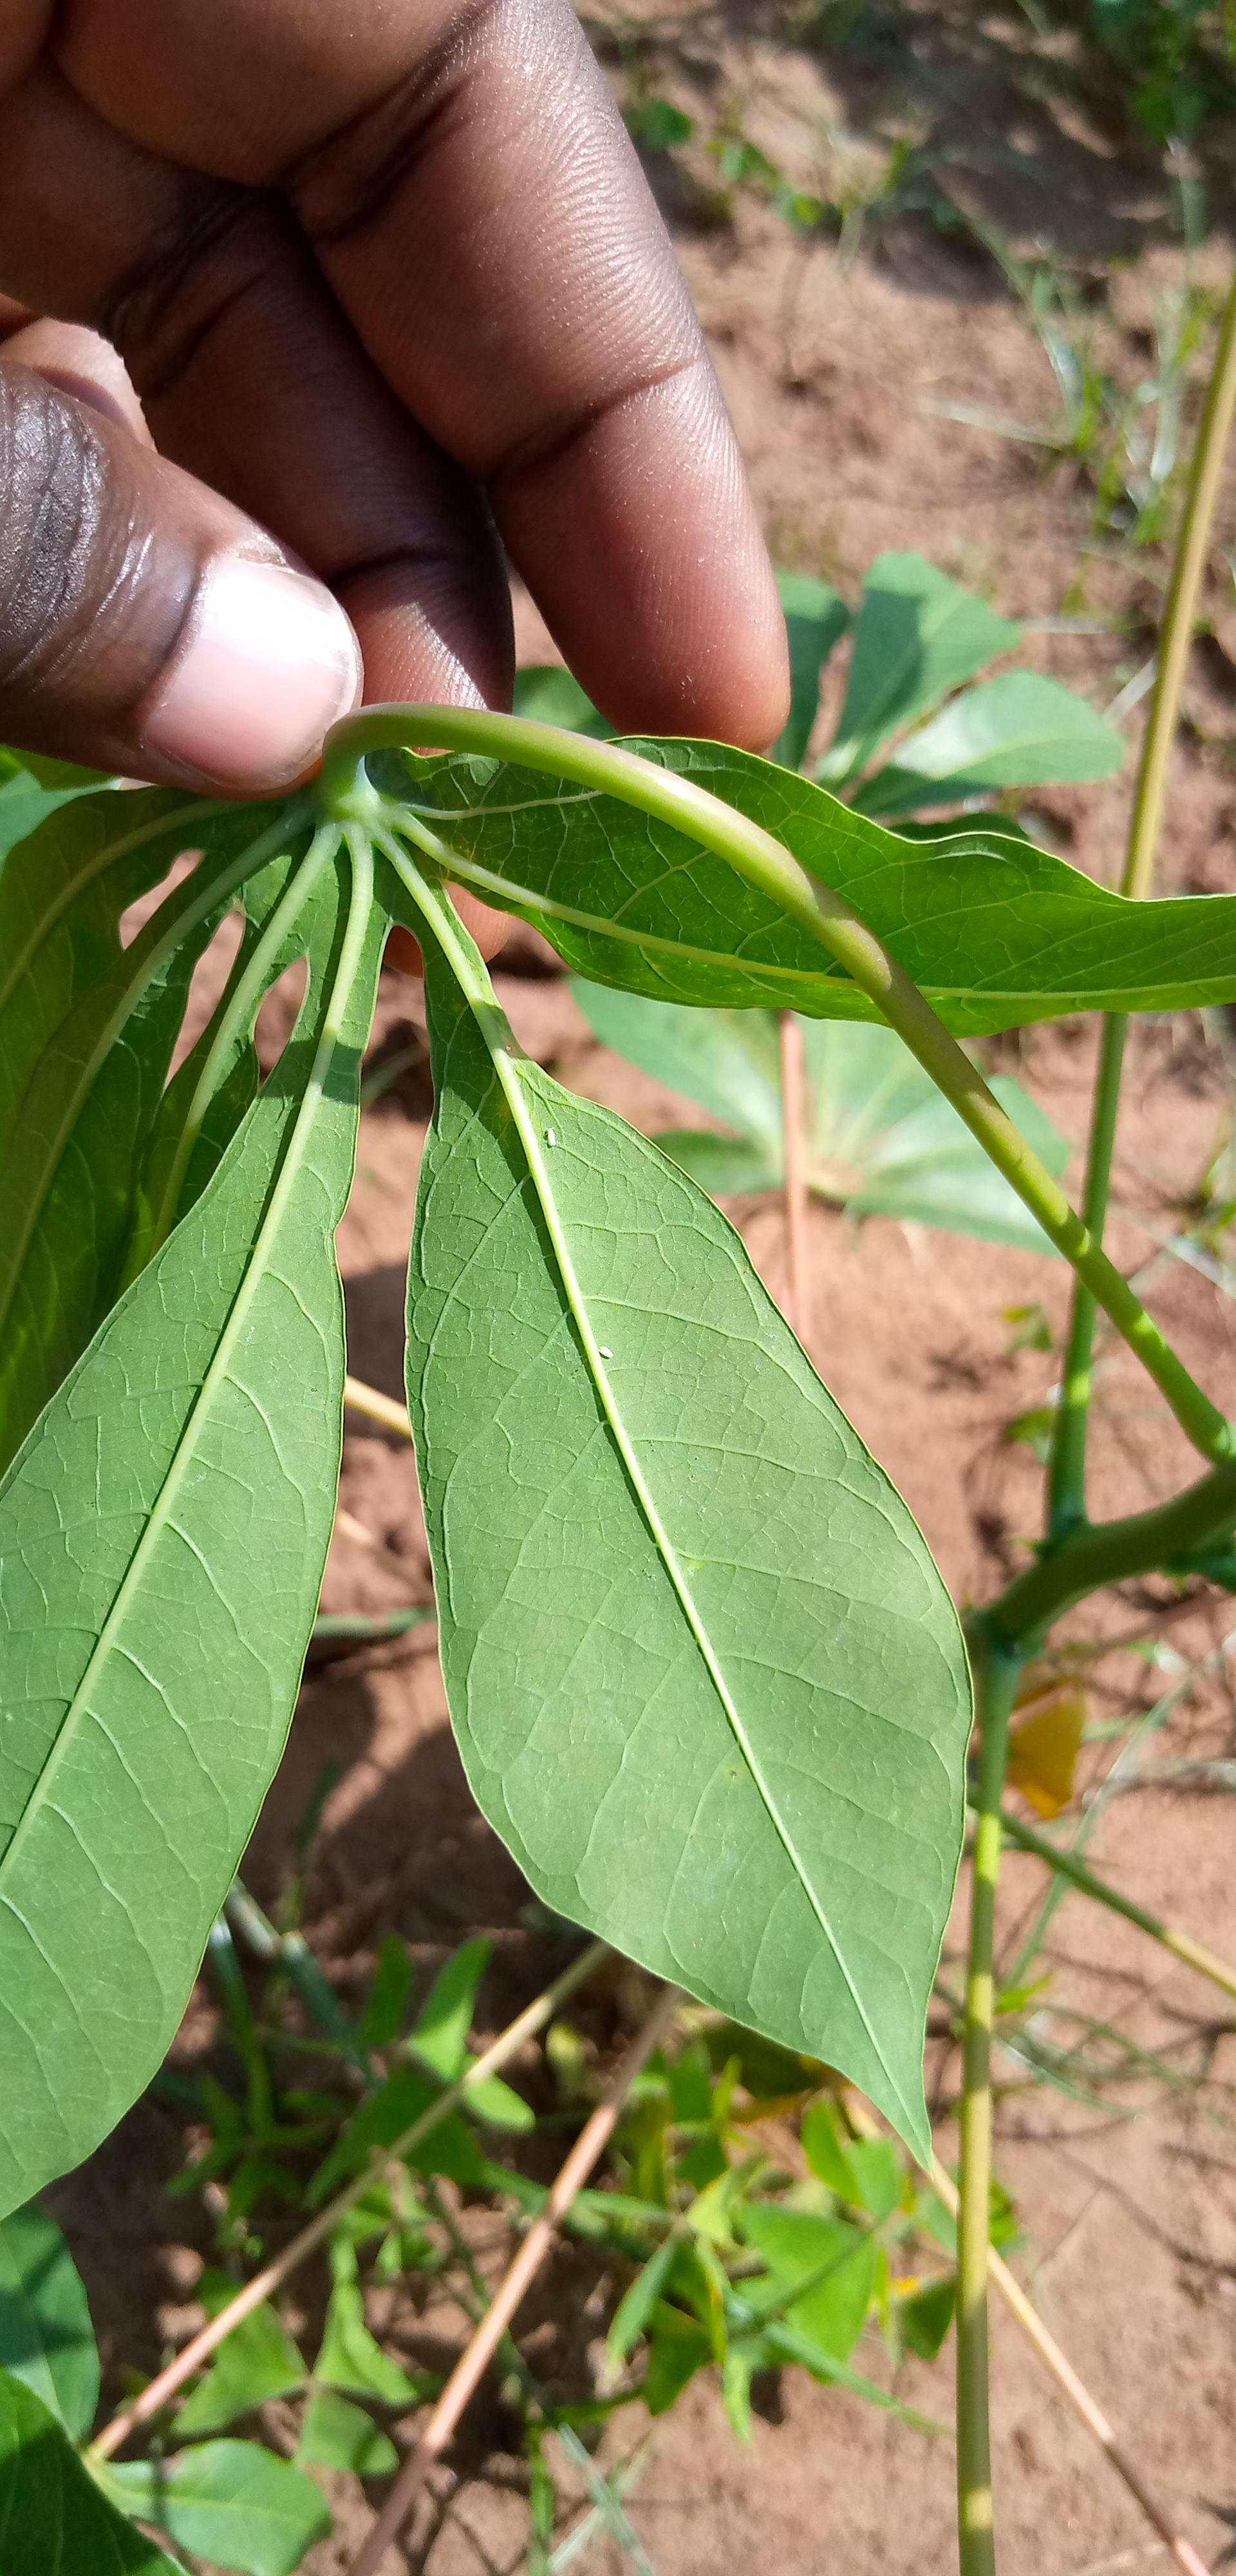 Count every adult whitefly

2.